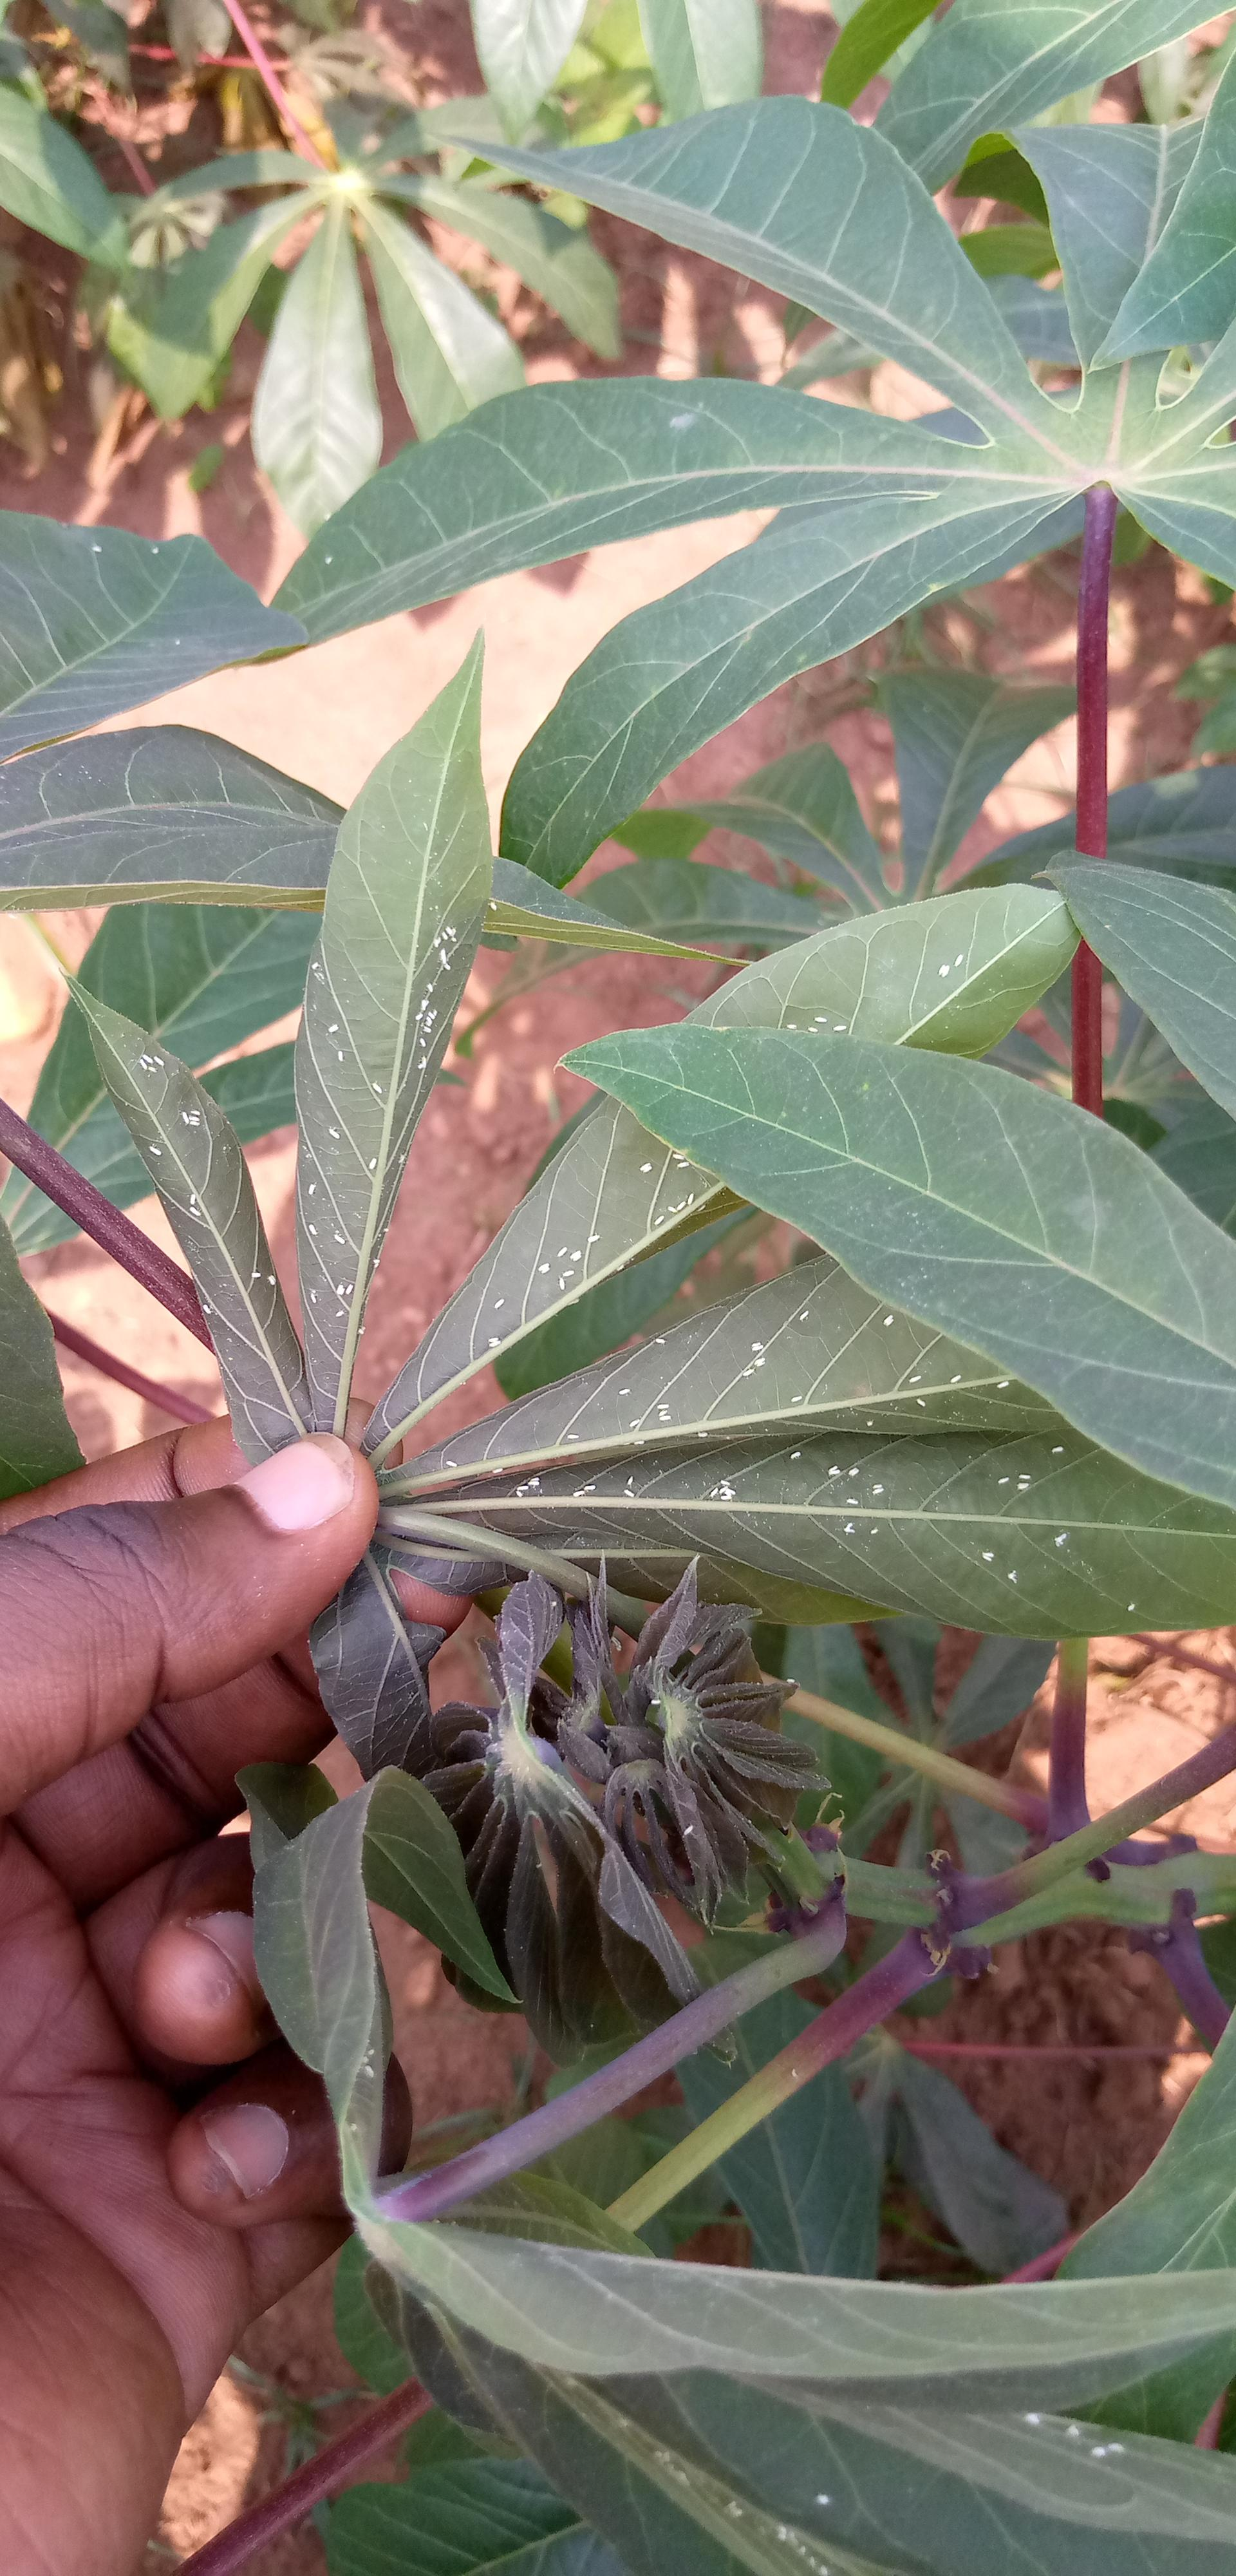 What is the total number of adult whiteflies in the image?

127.